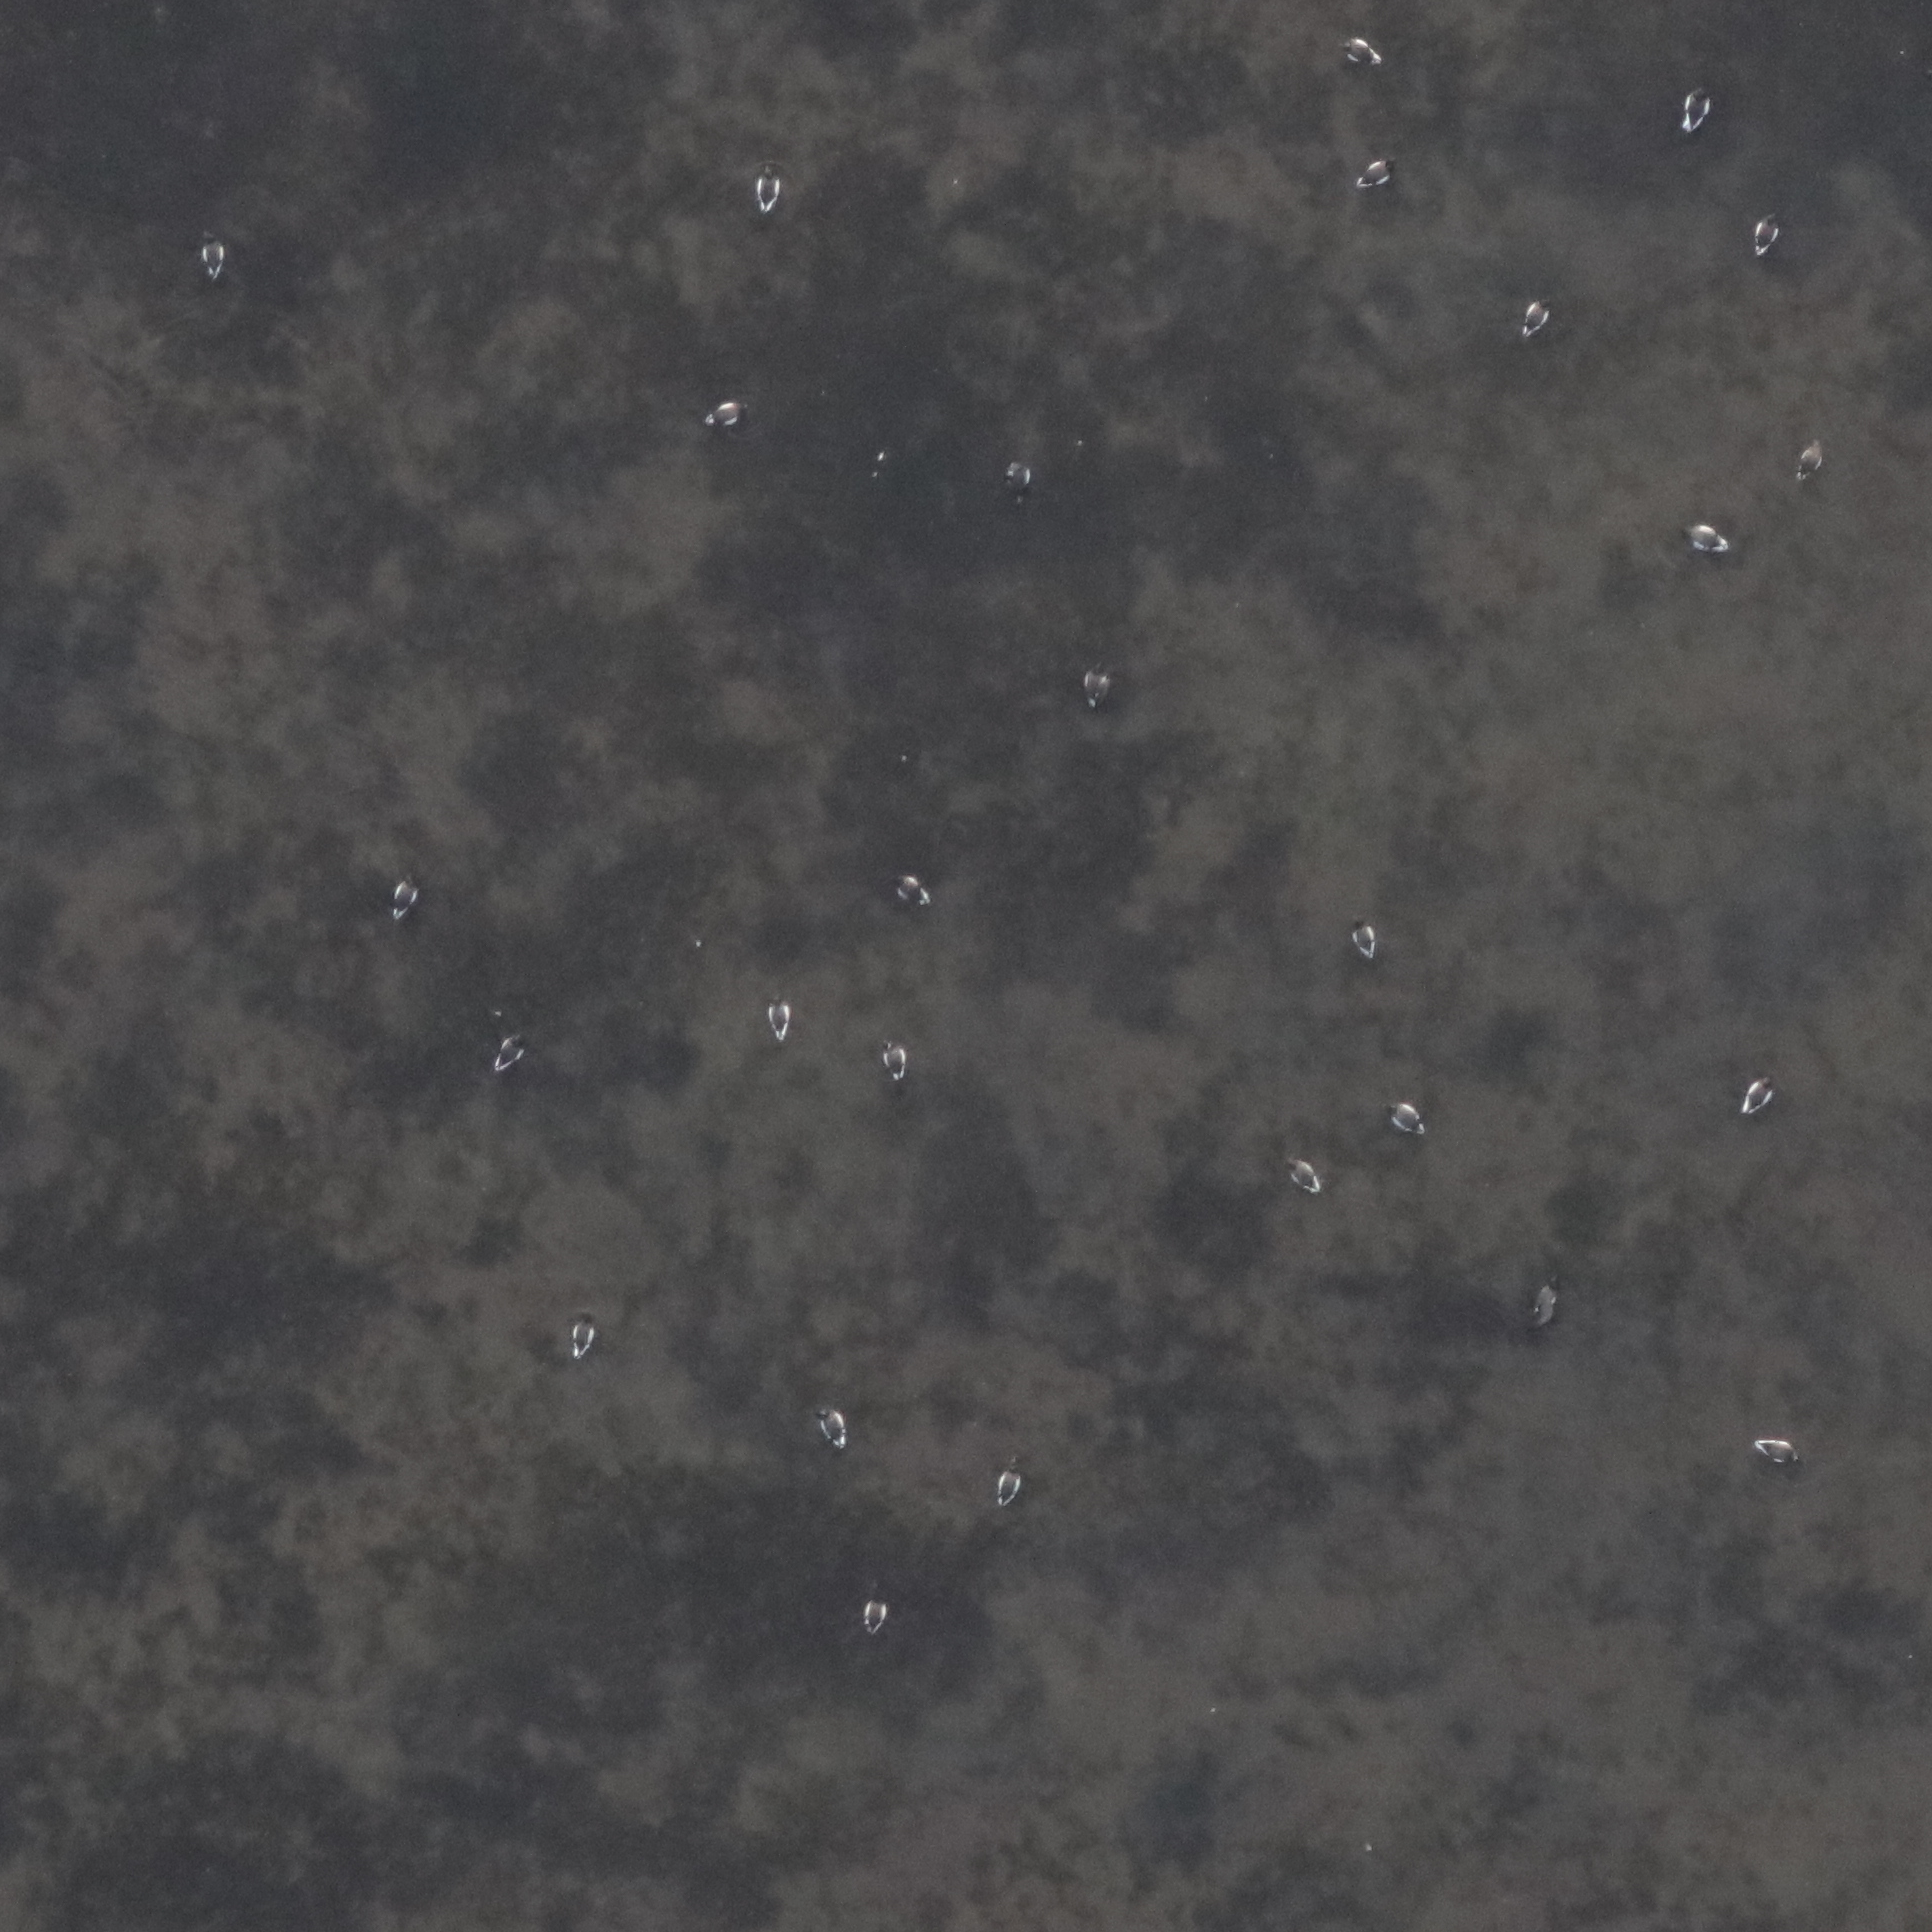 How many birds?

27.